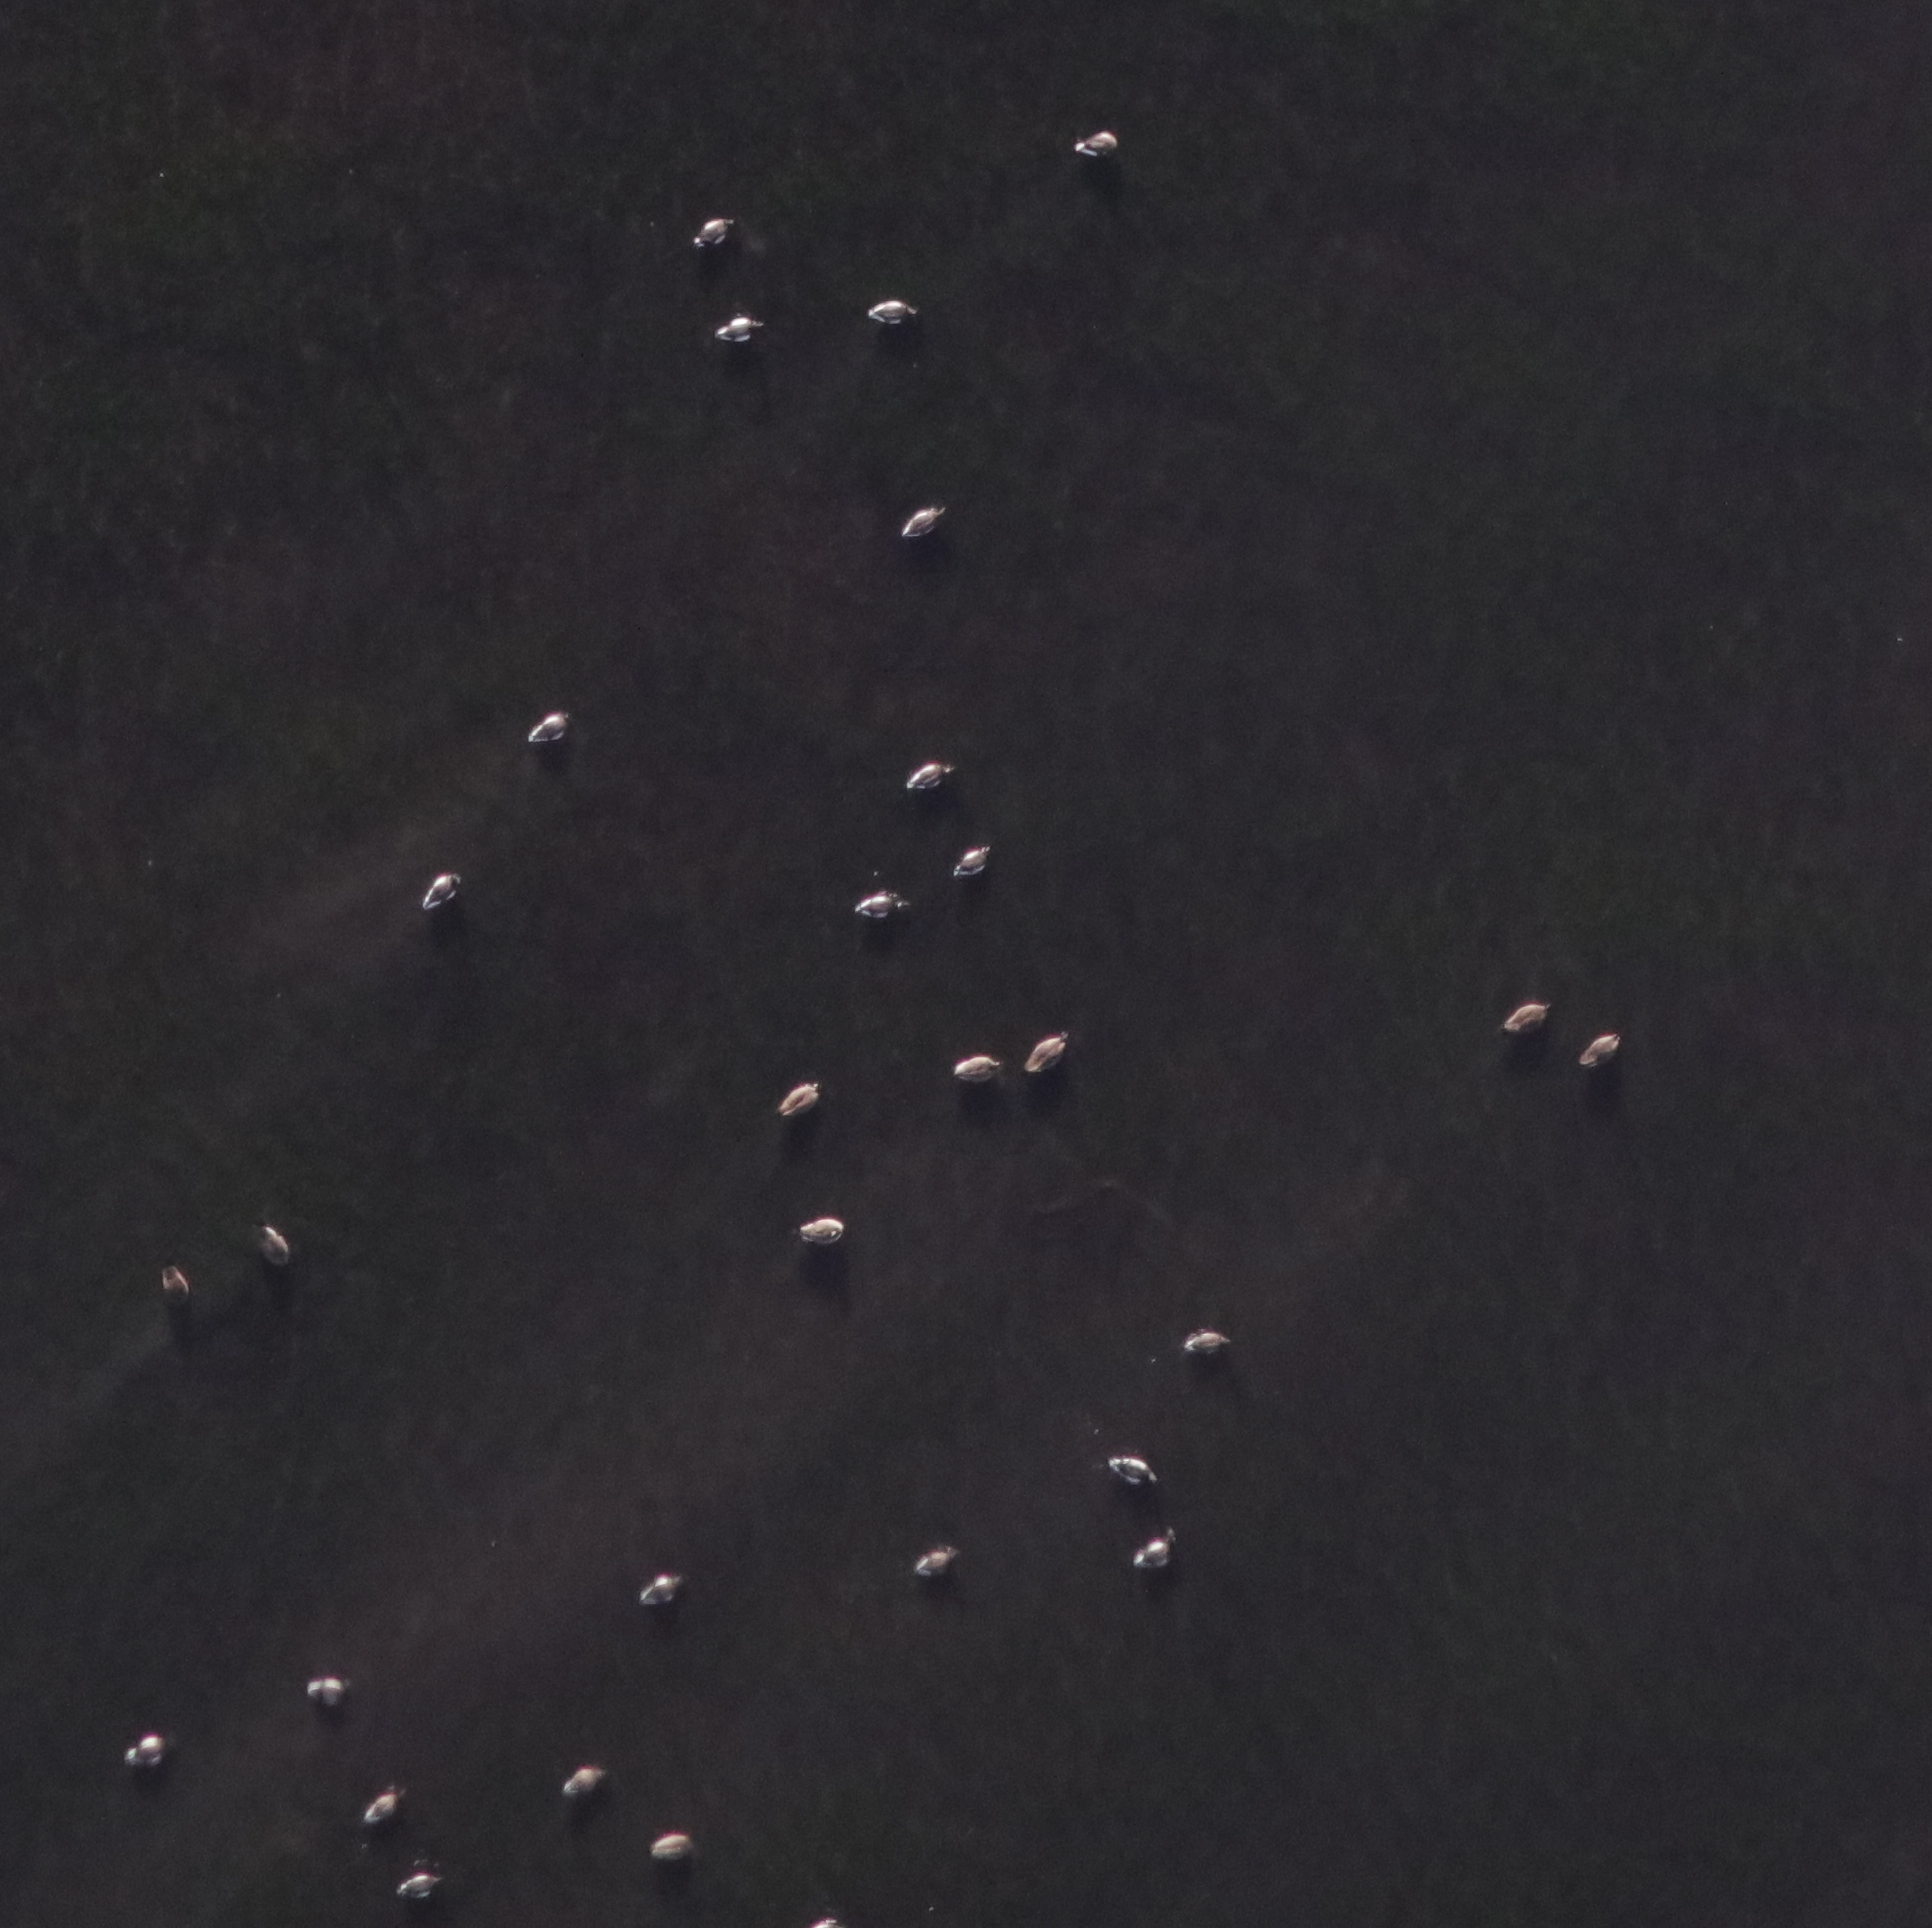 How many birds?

29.